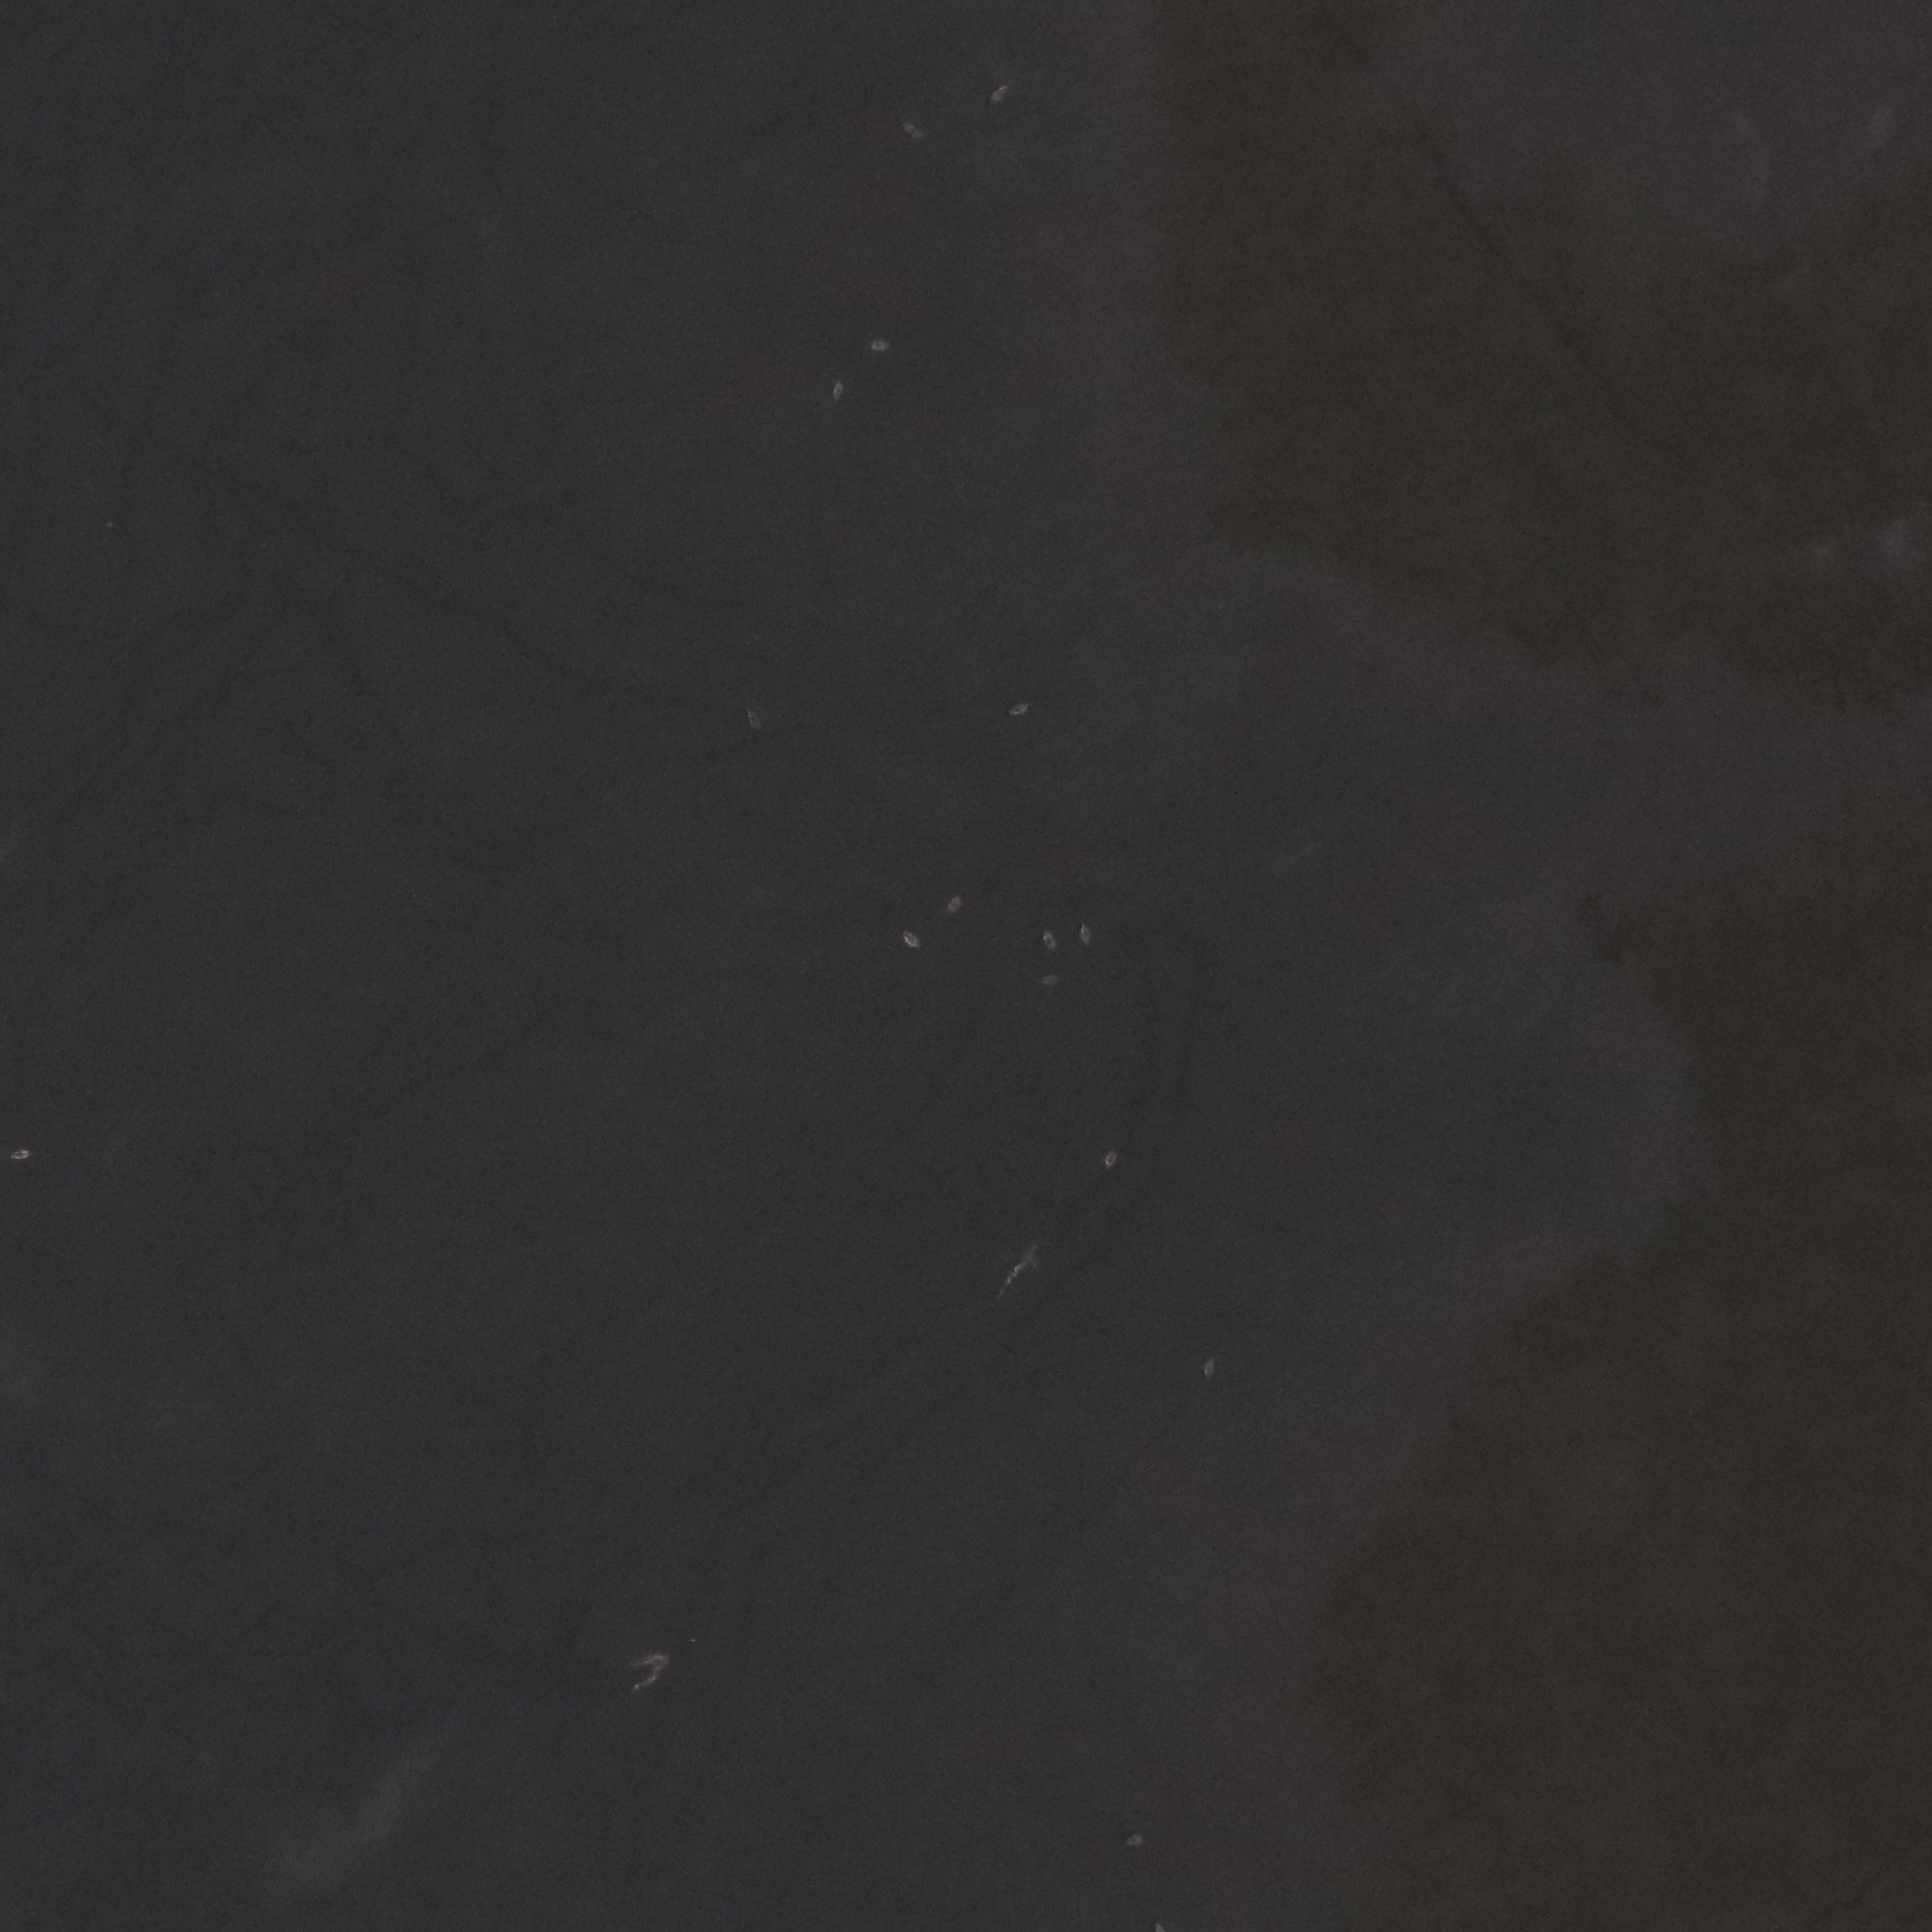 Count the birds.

16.